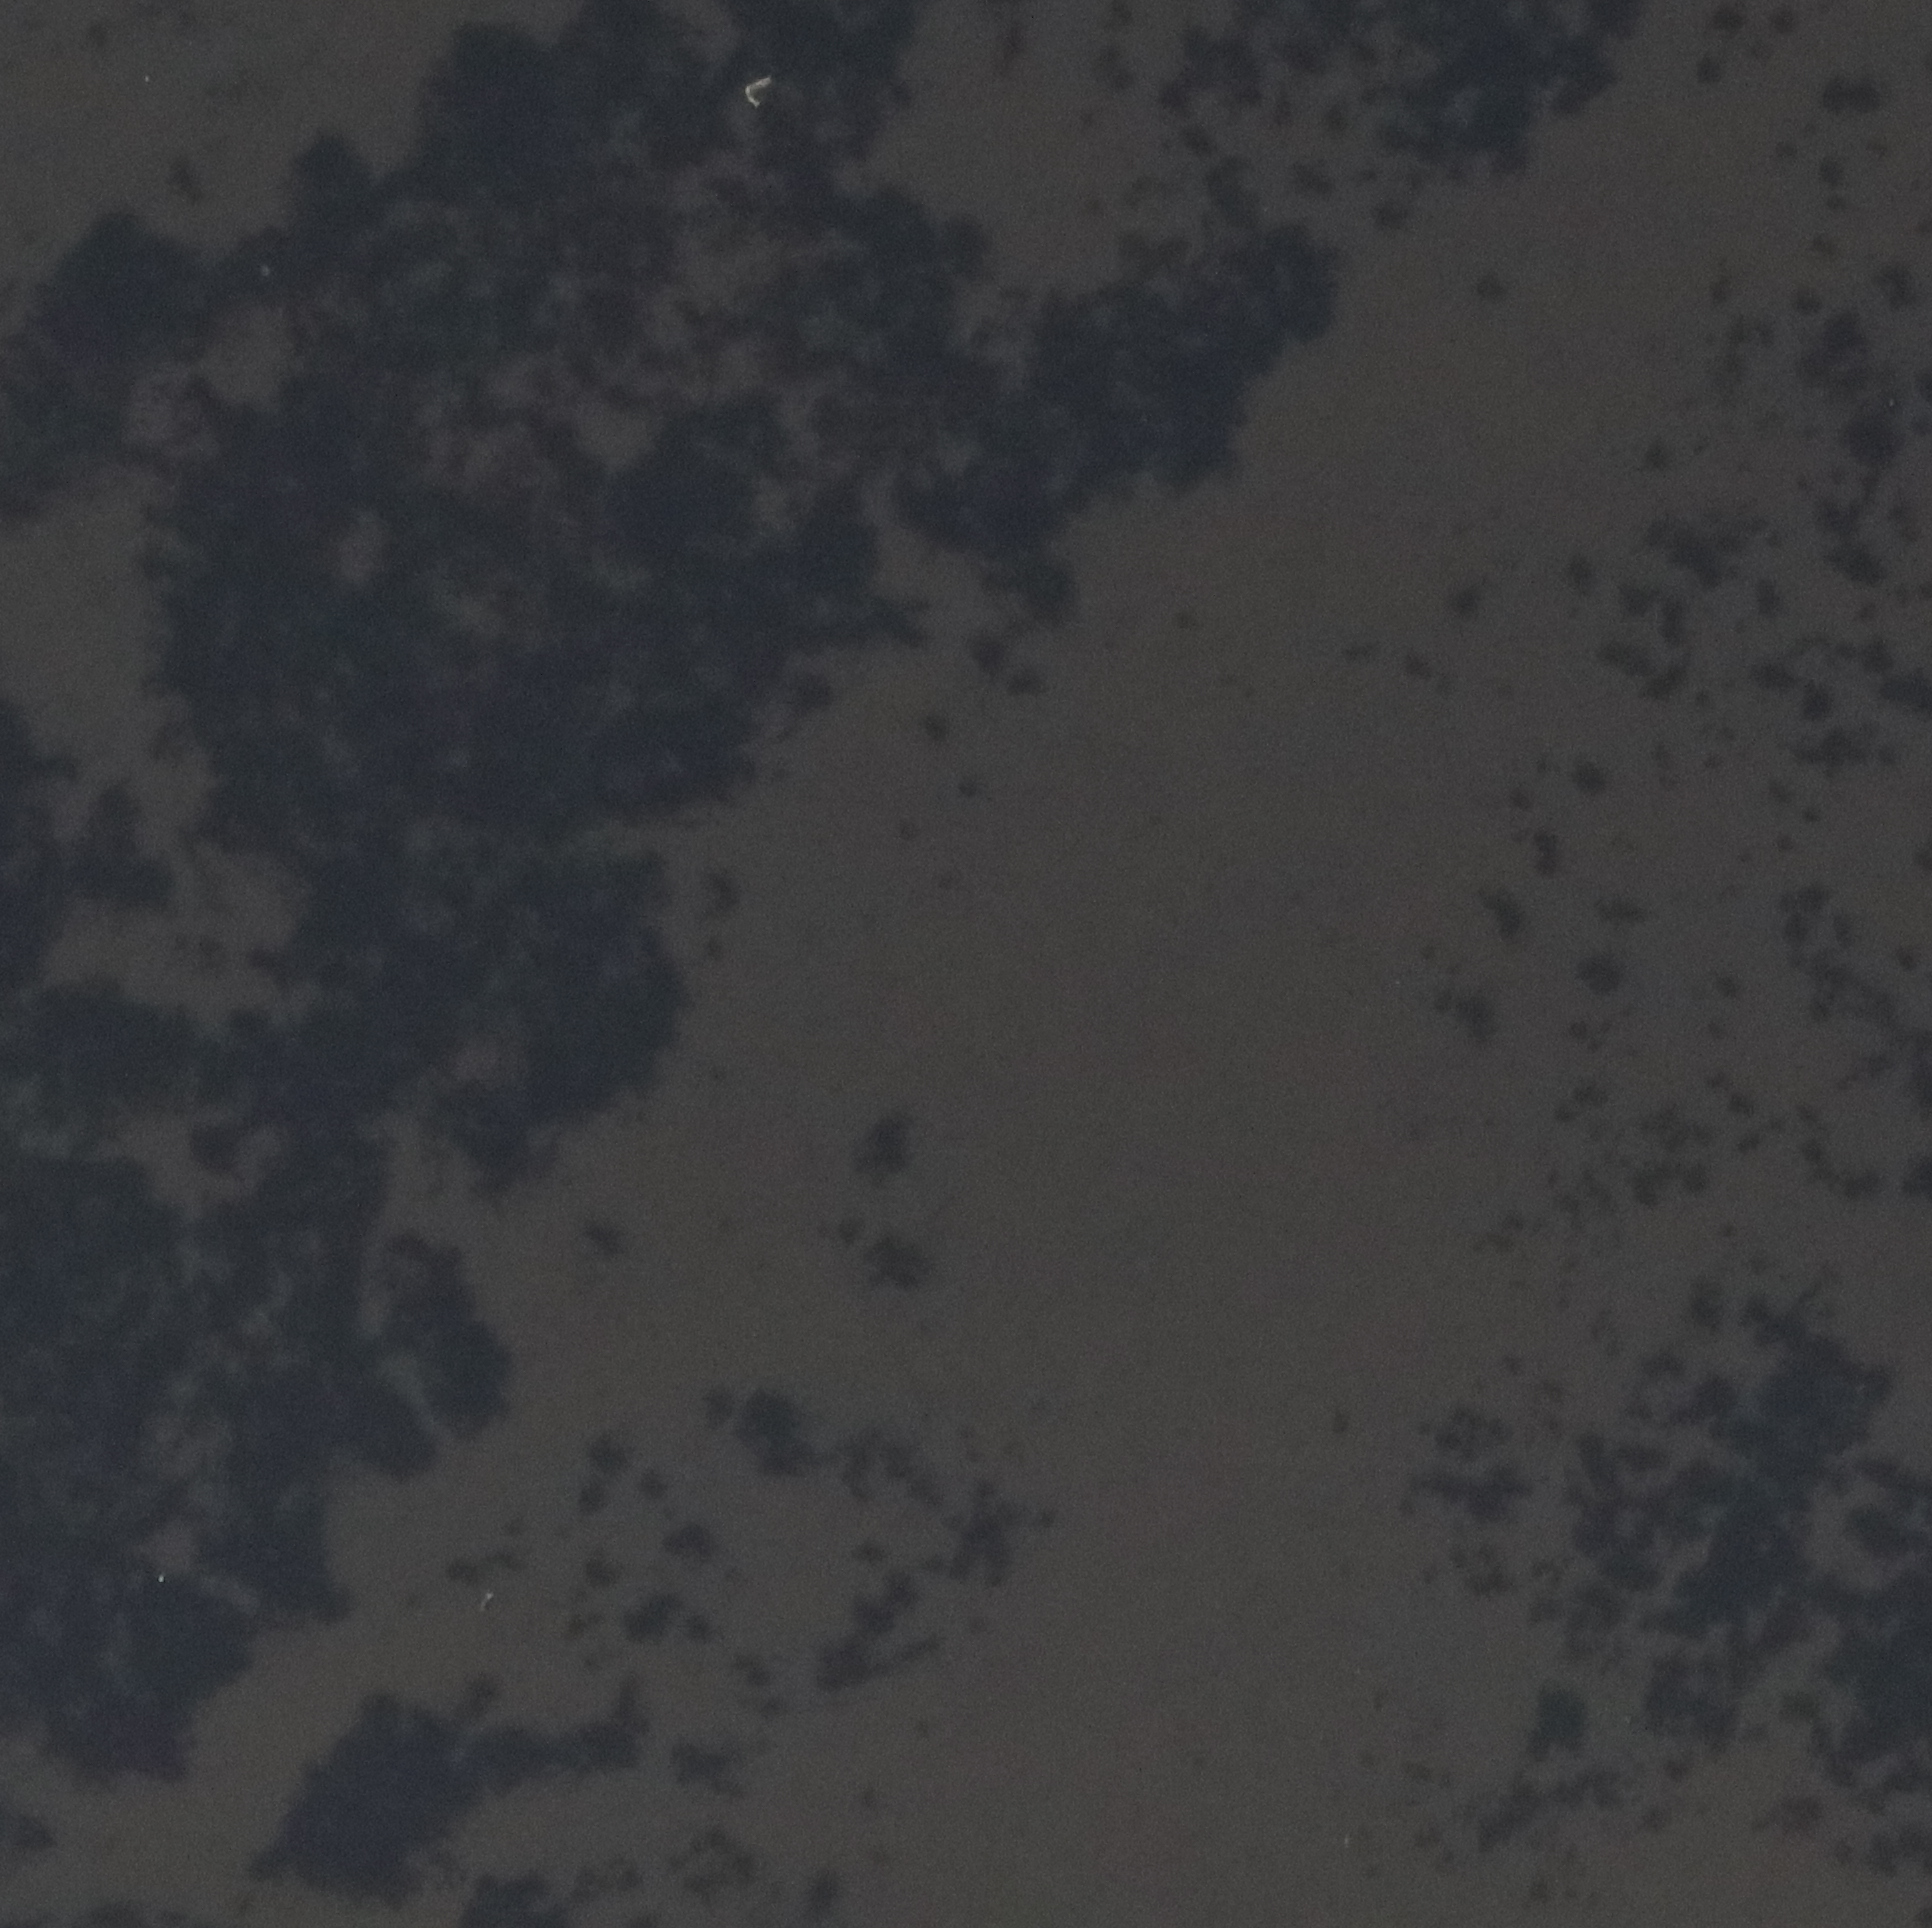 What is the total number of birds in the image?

0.